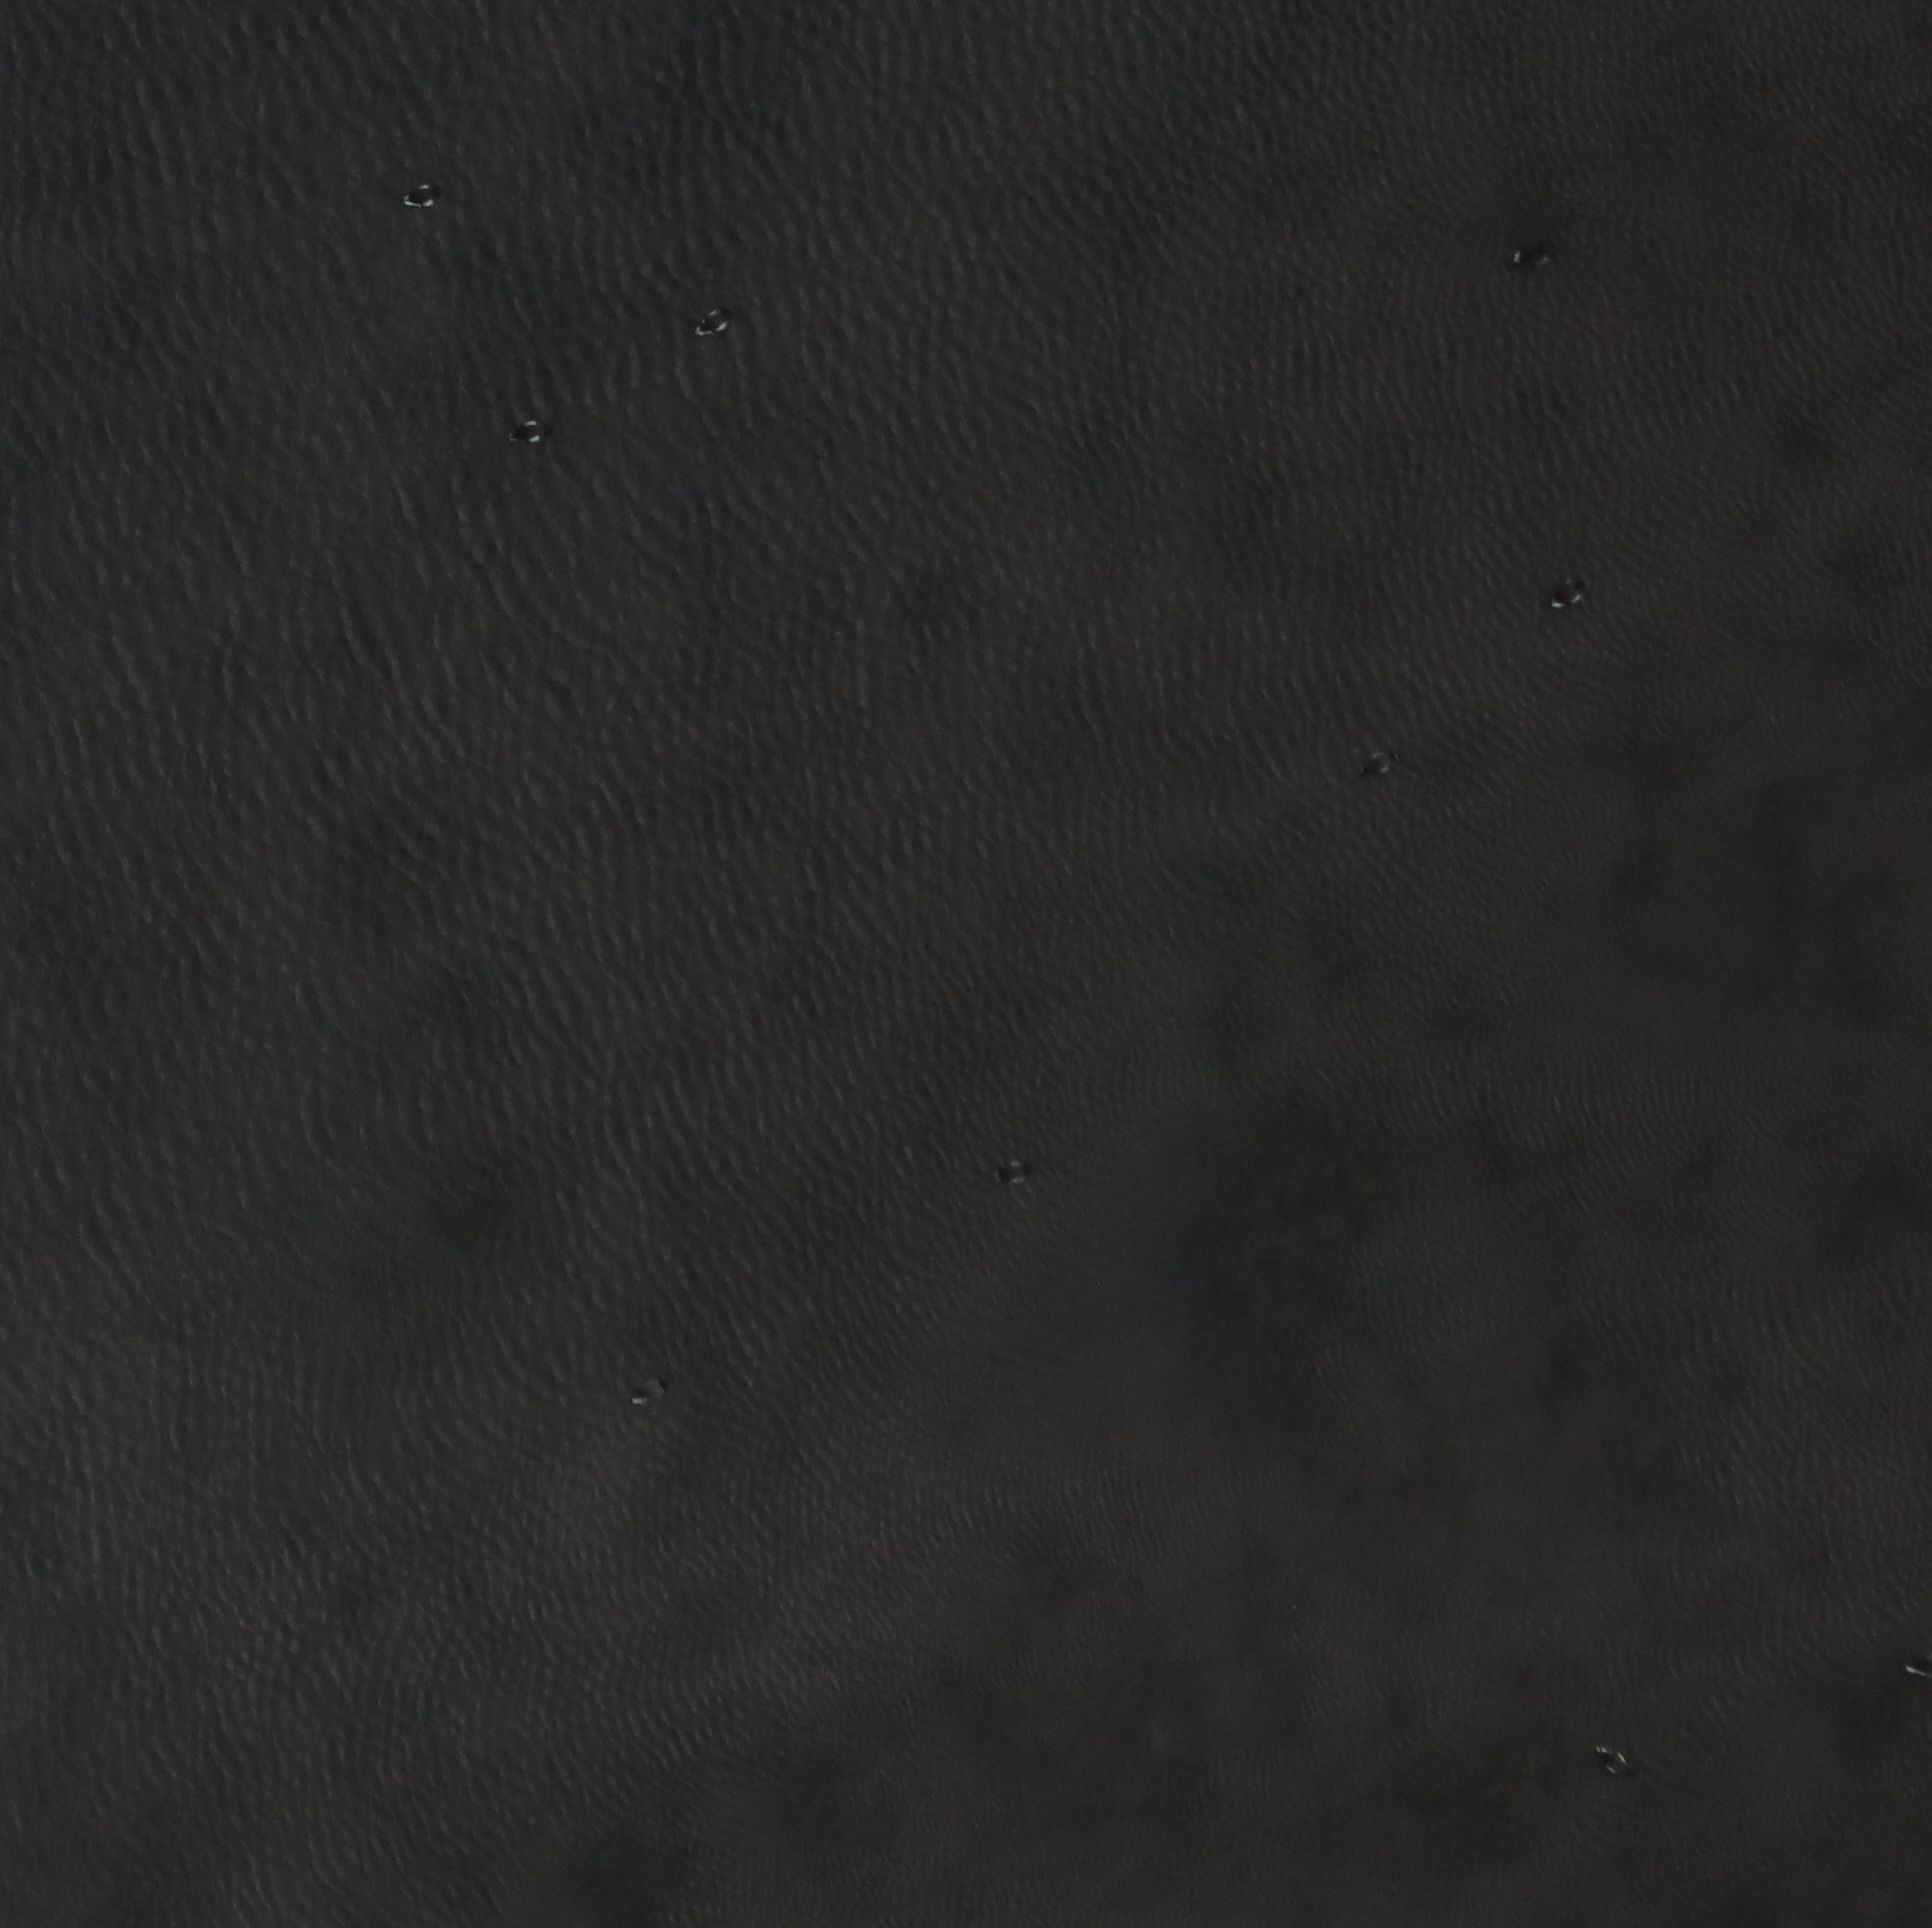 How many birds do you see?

10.